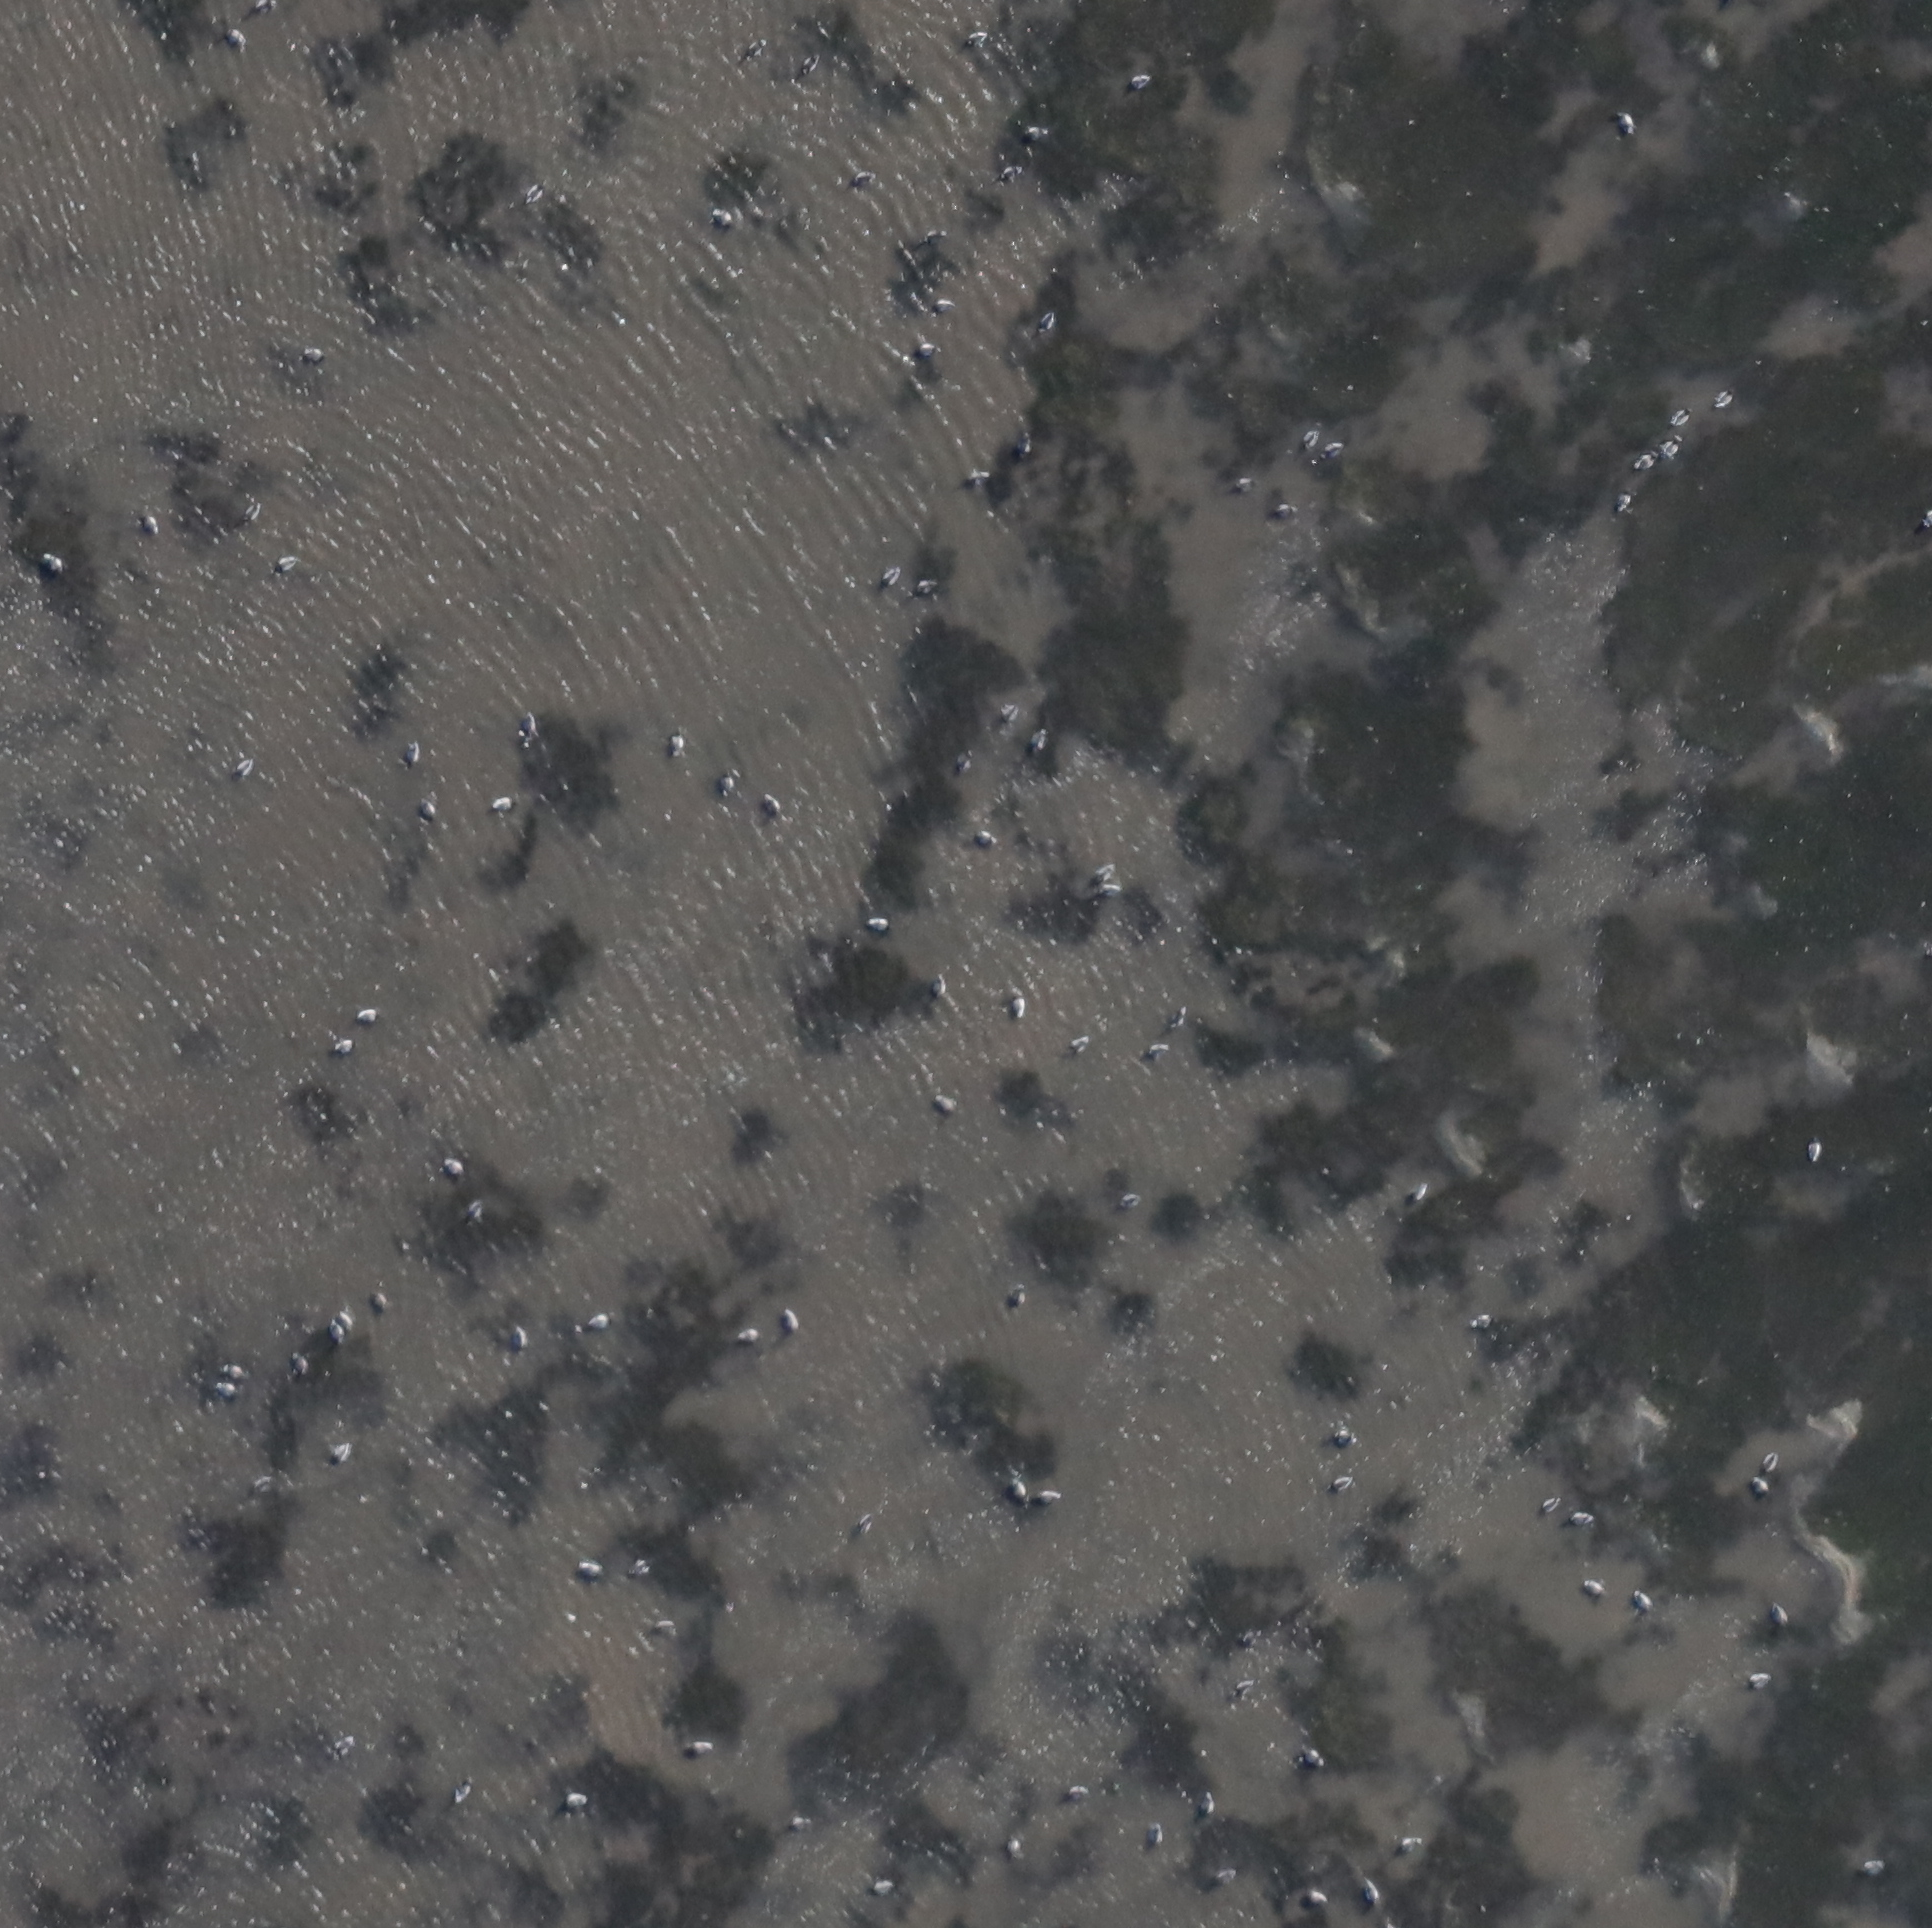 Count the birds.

110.